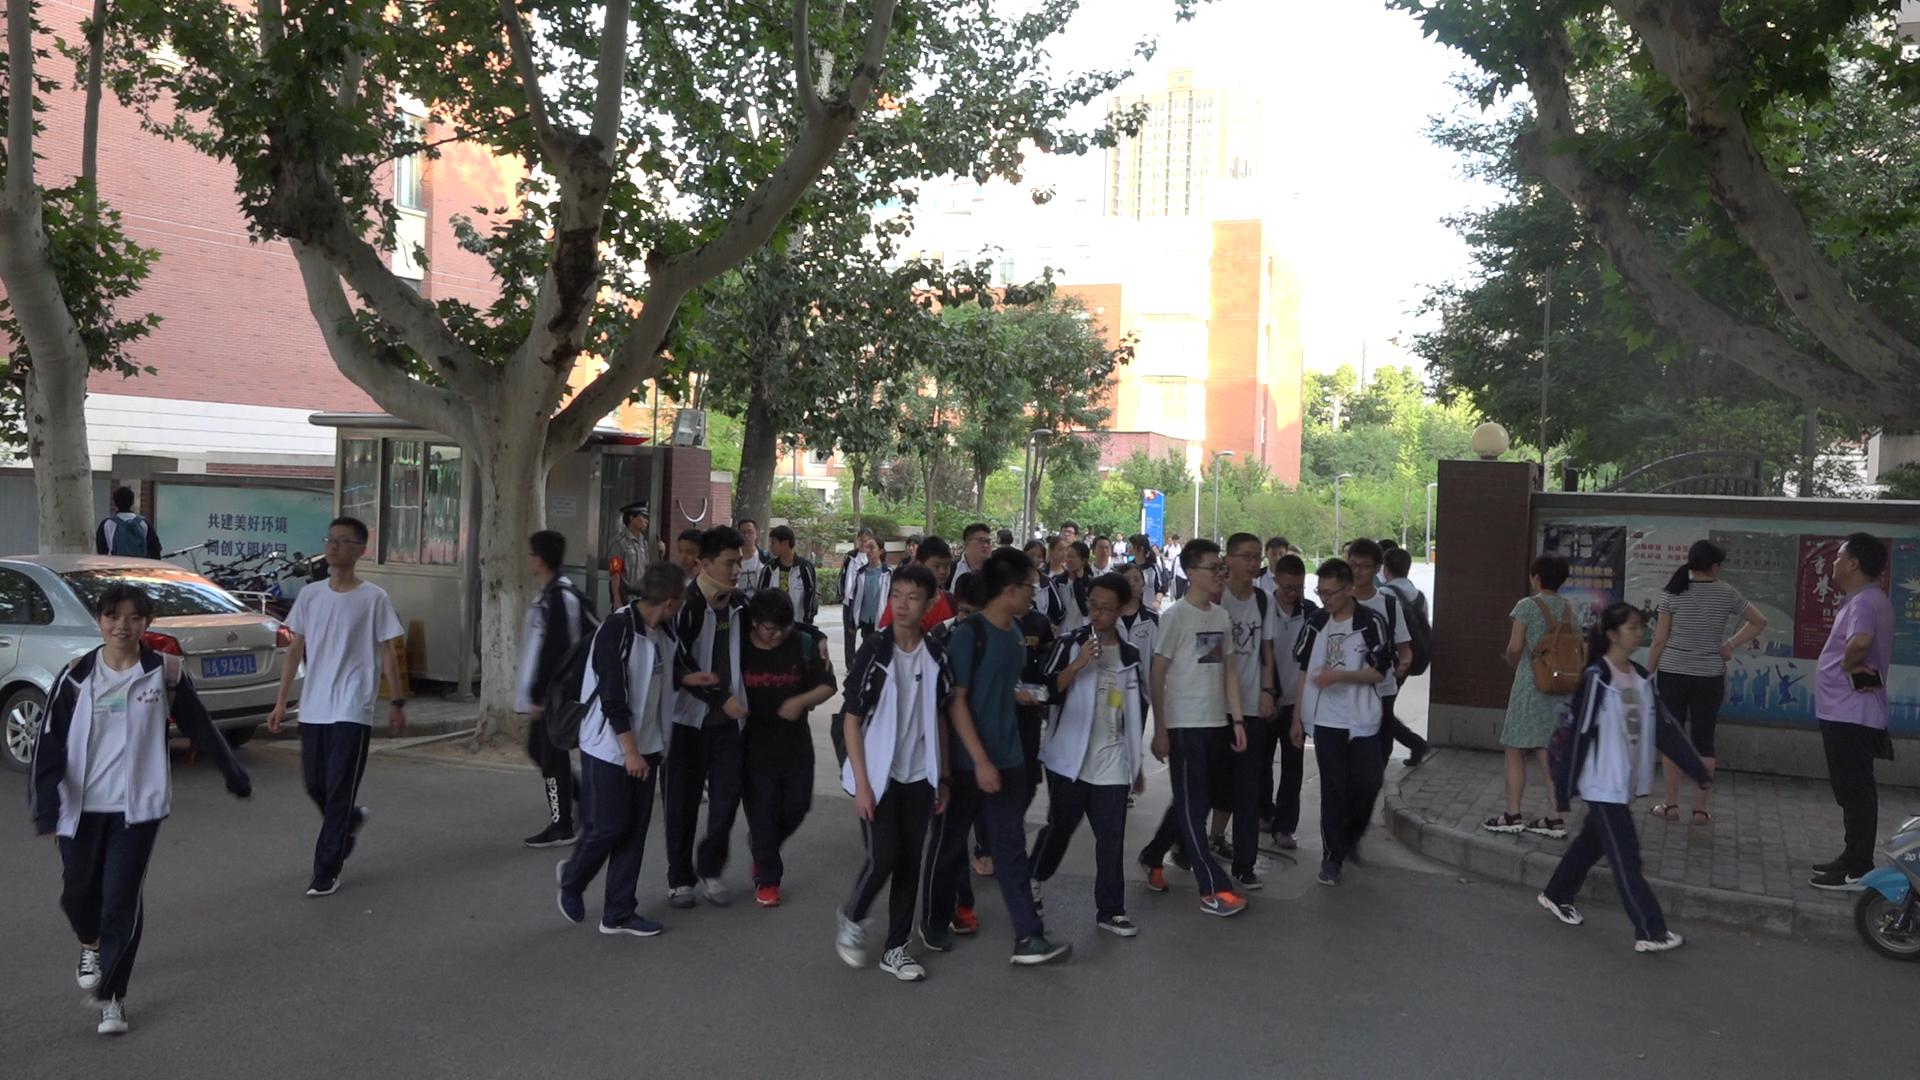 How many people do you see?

48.